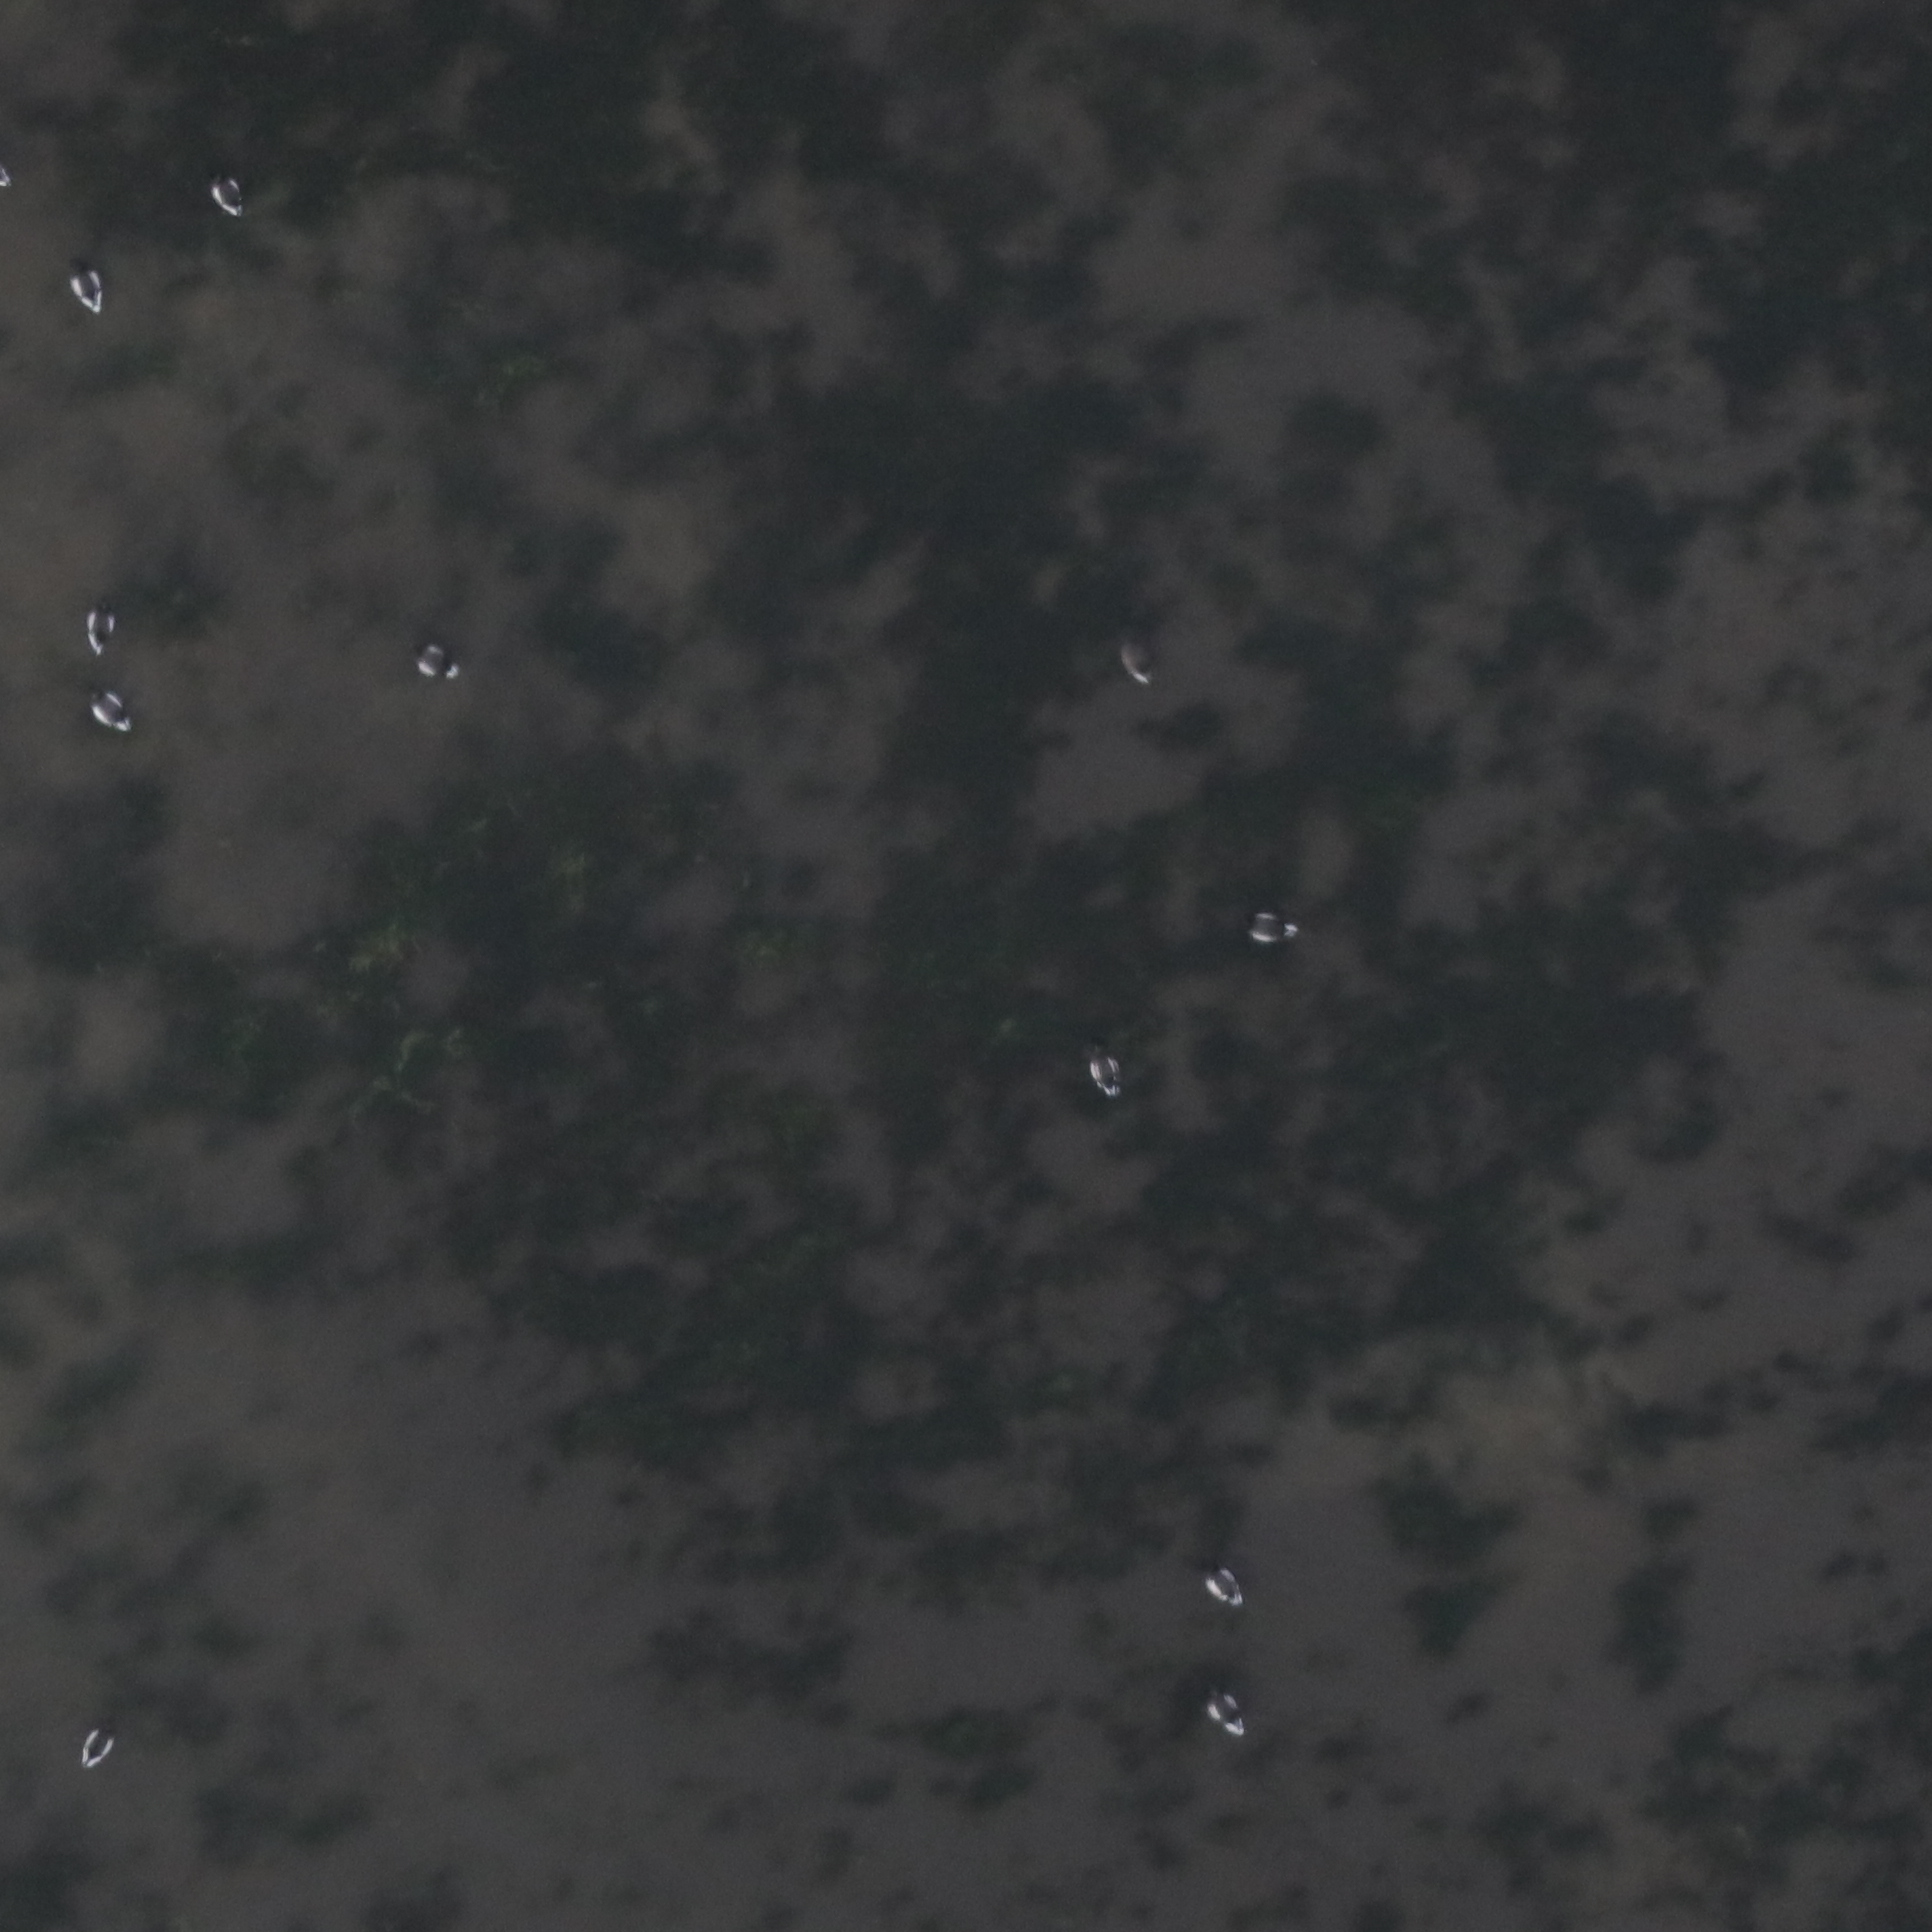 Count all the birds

11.